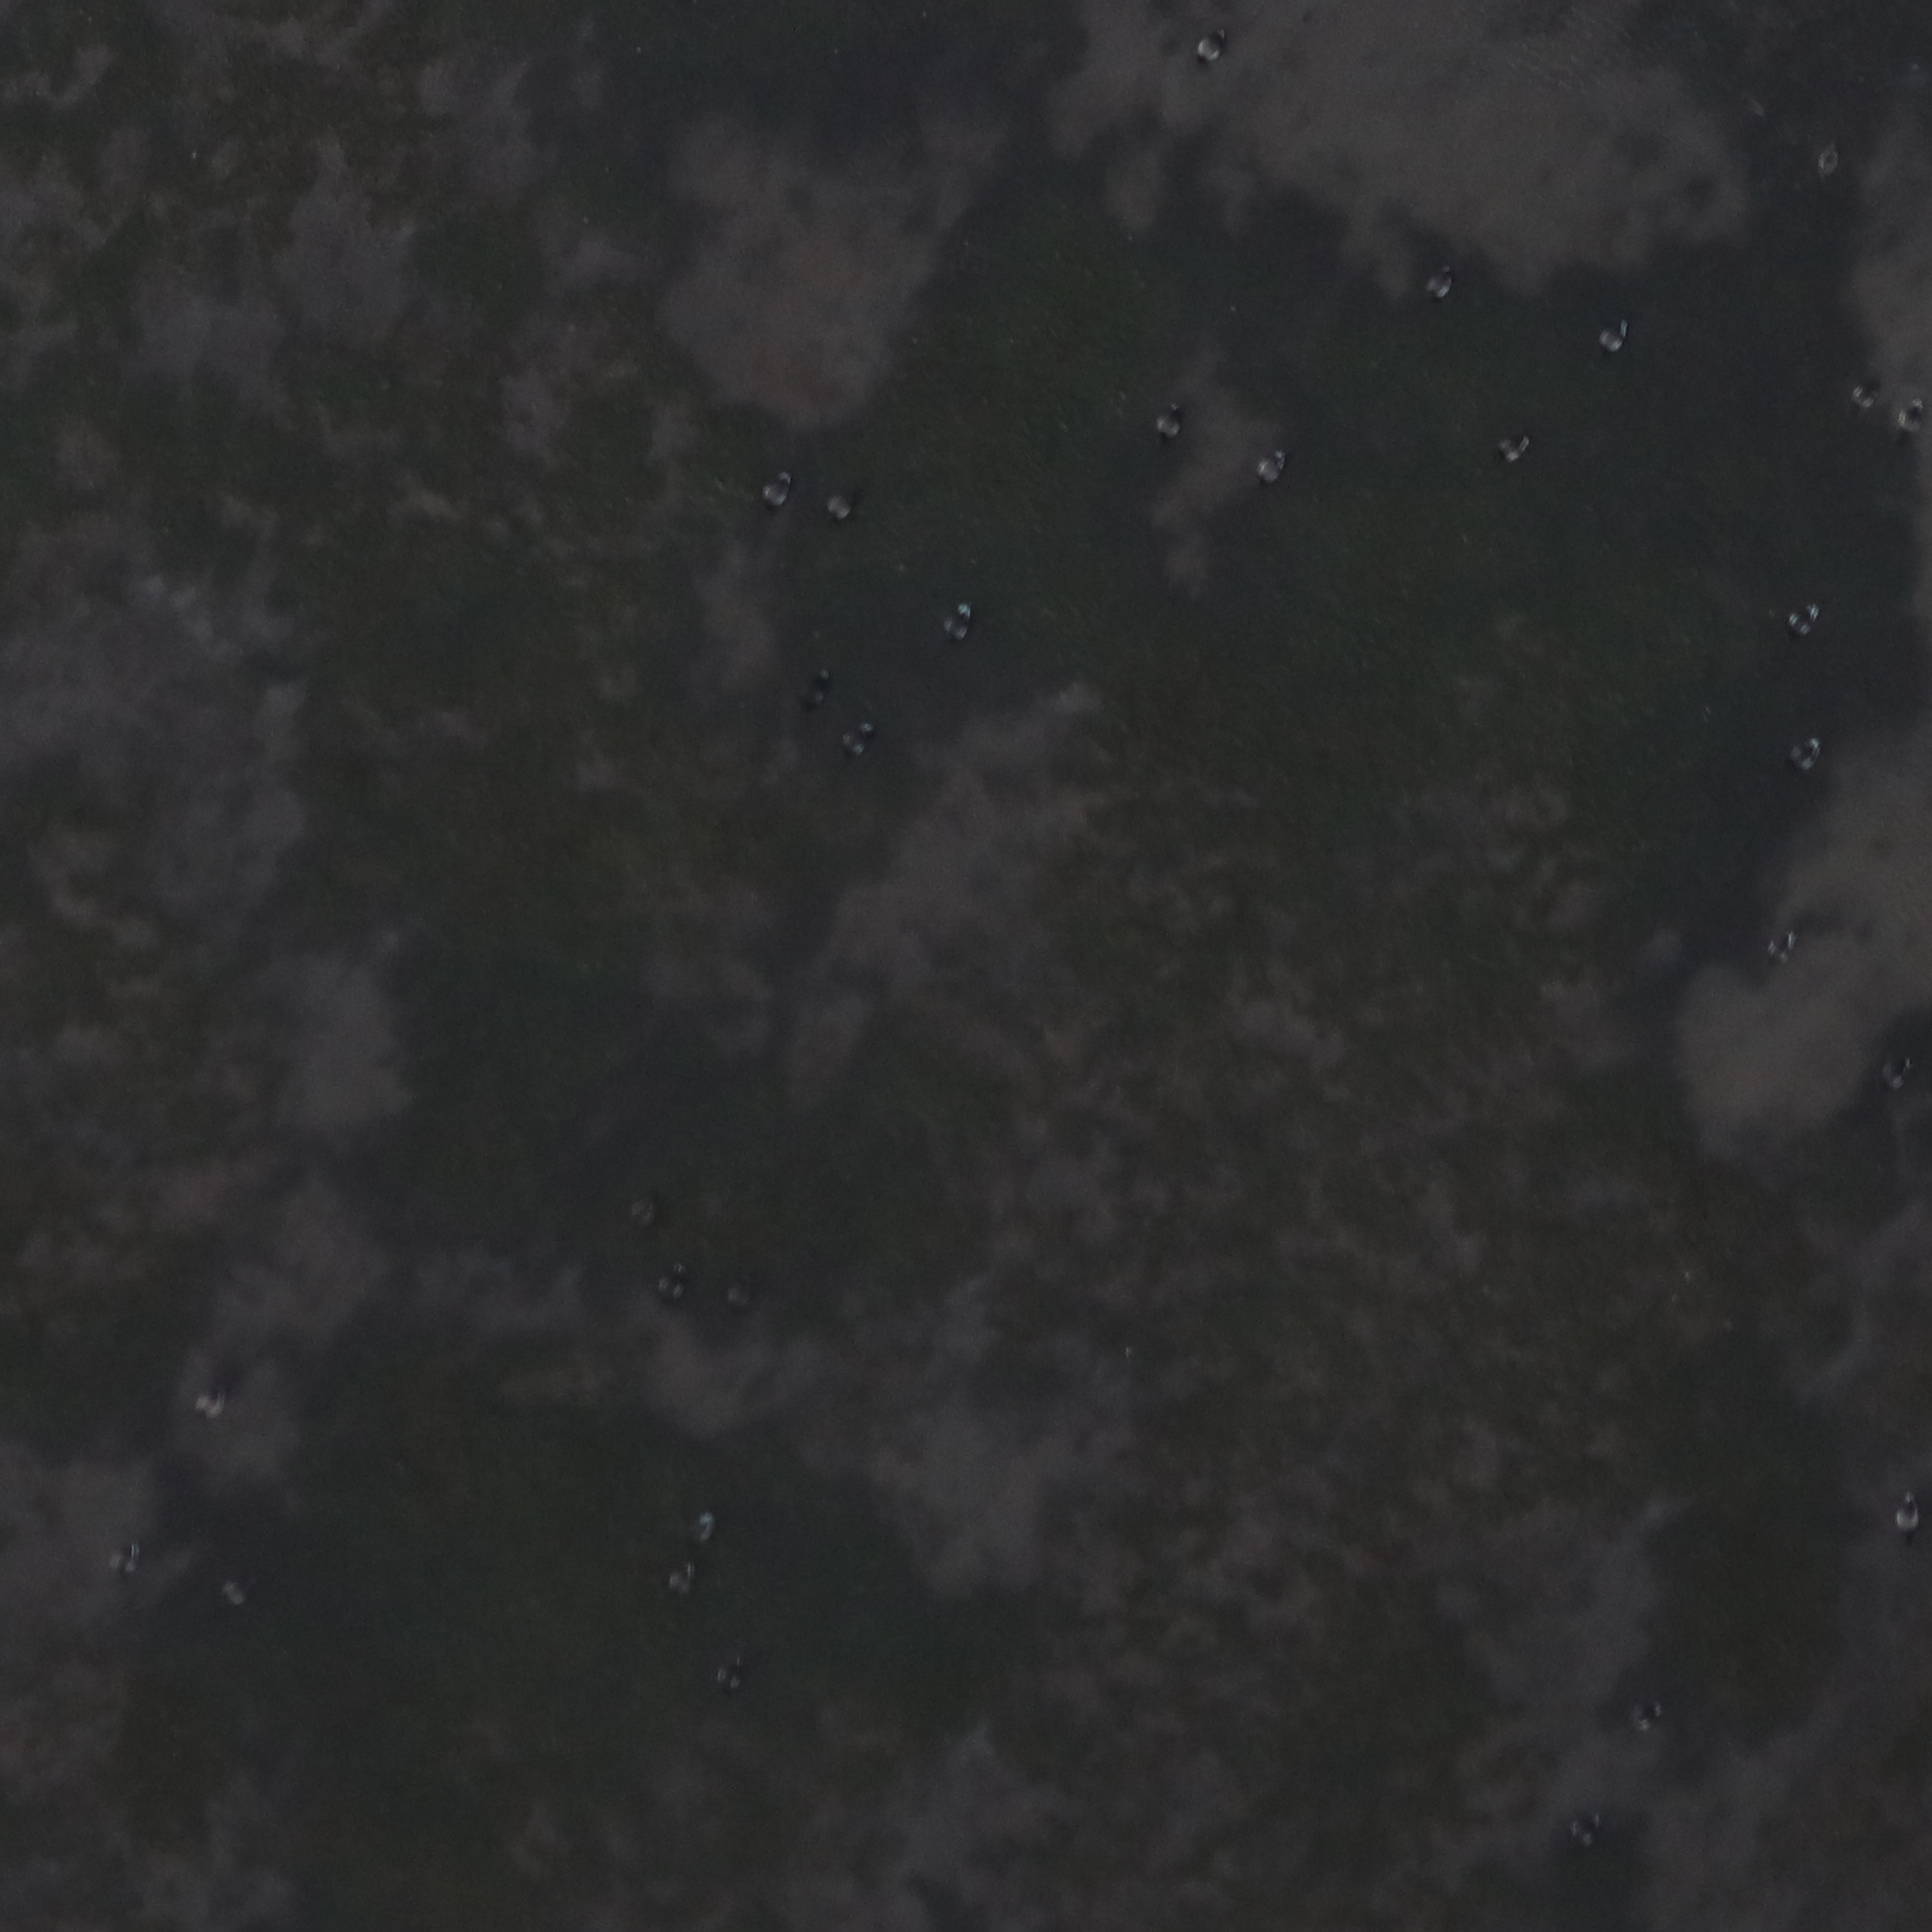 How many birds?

30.